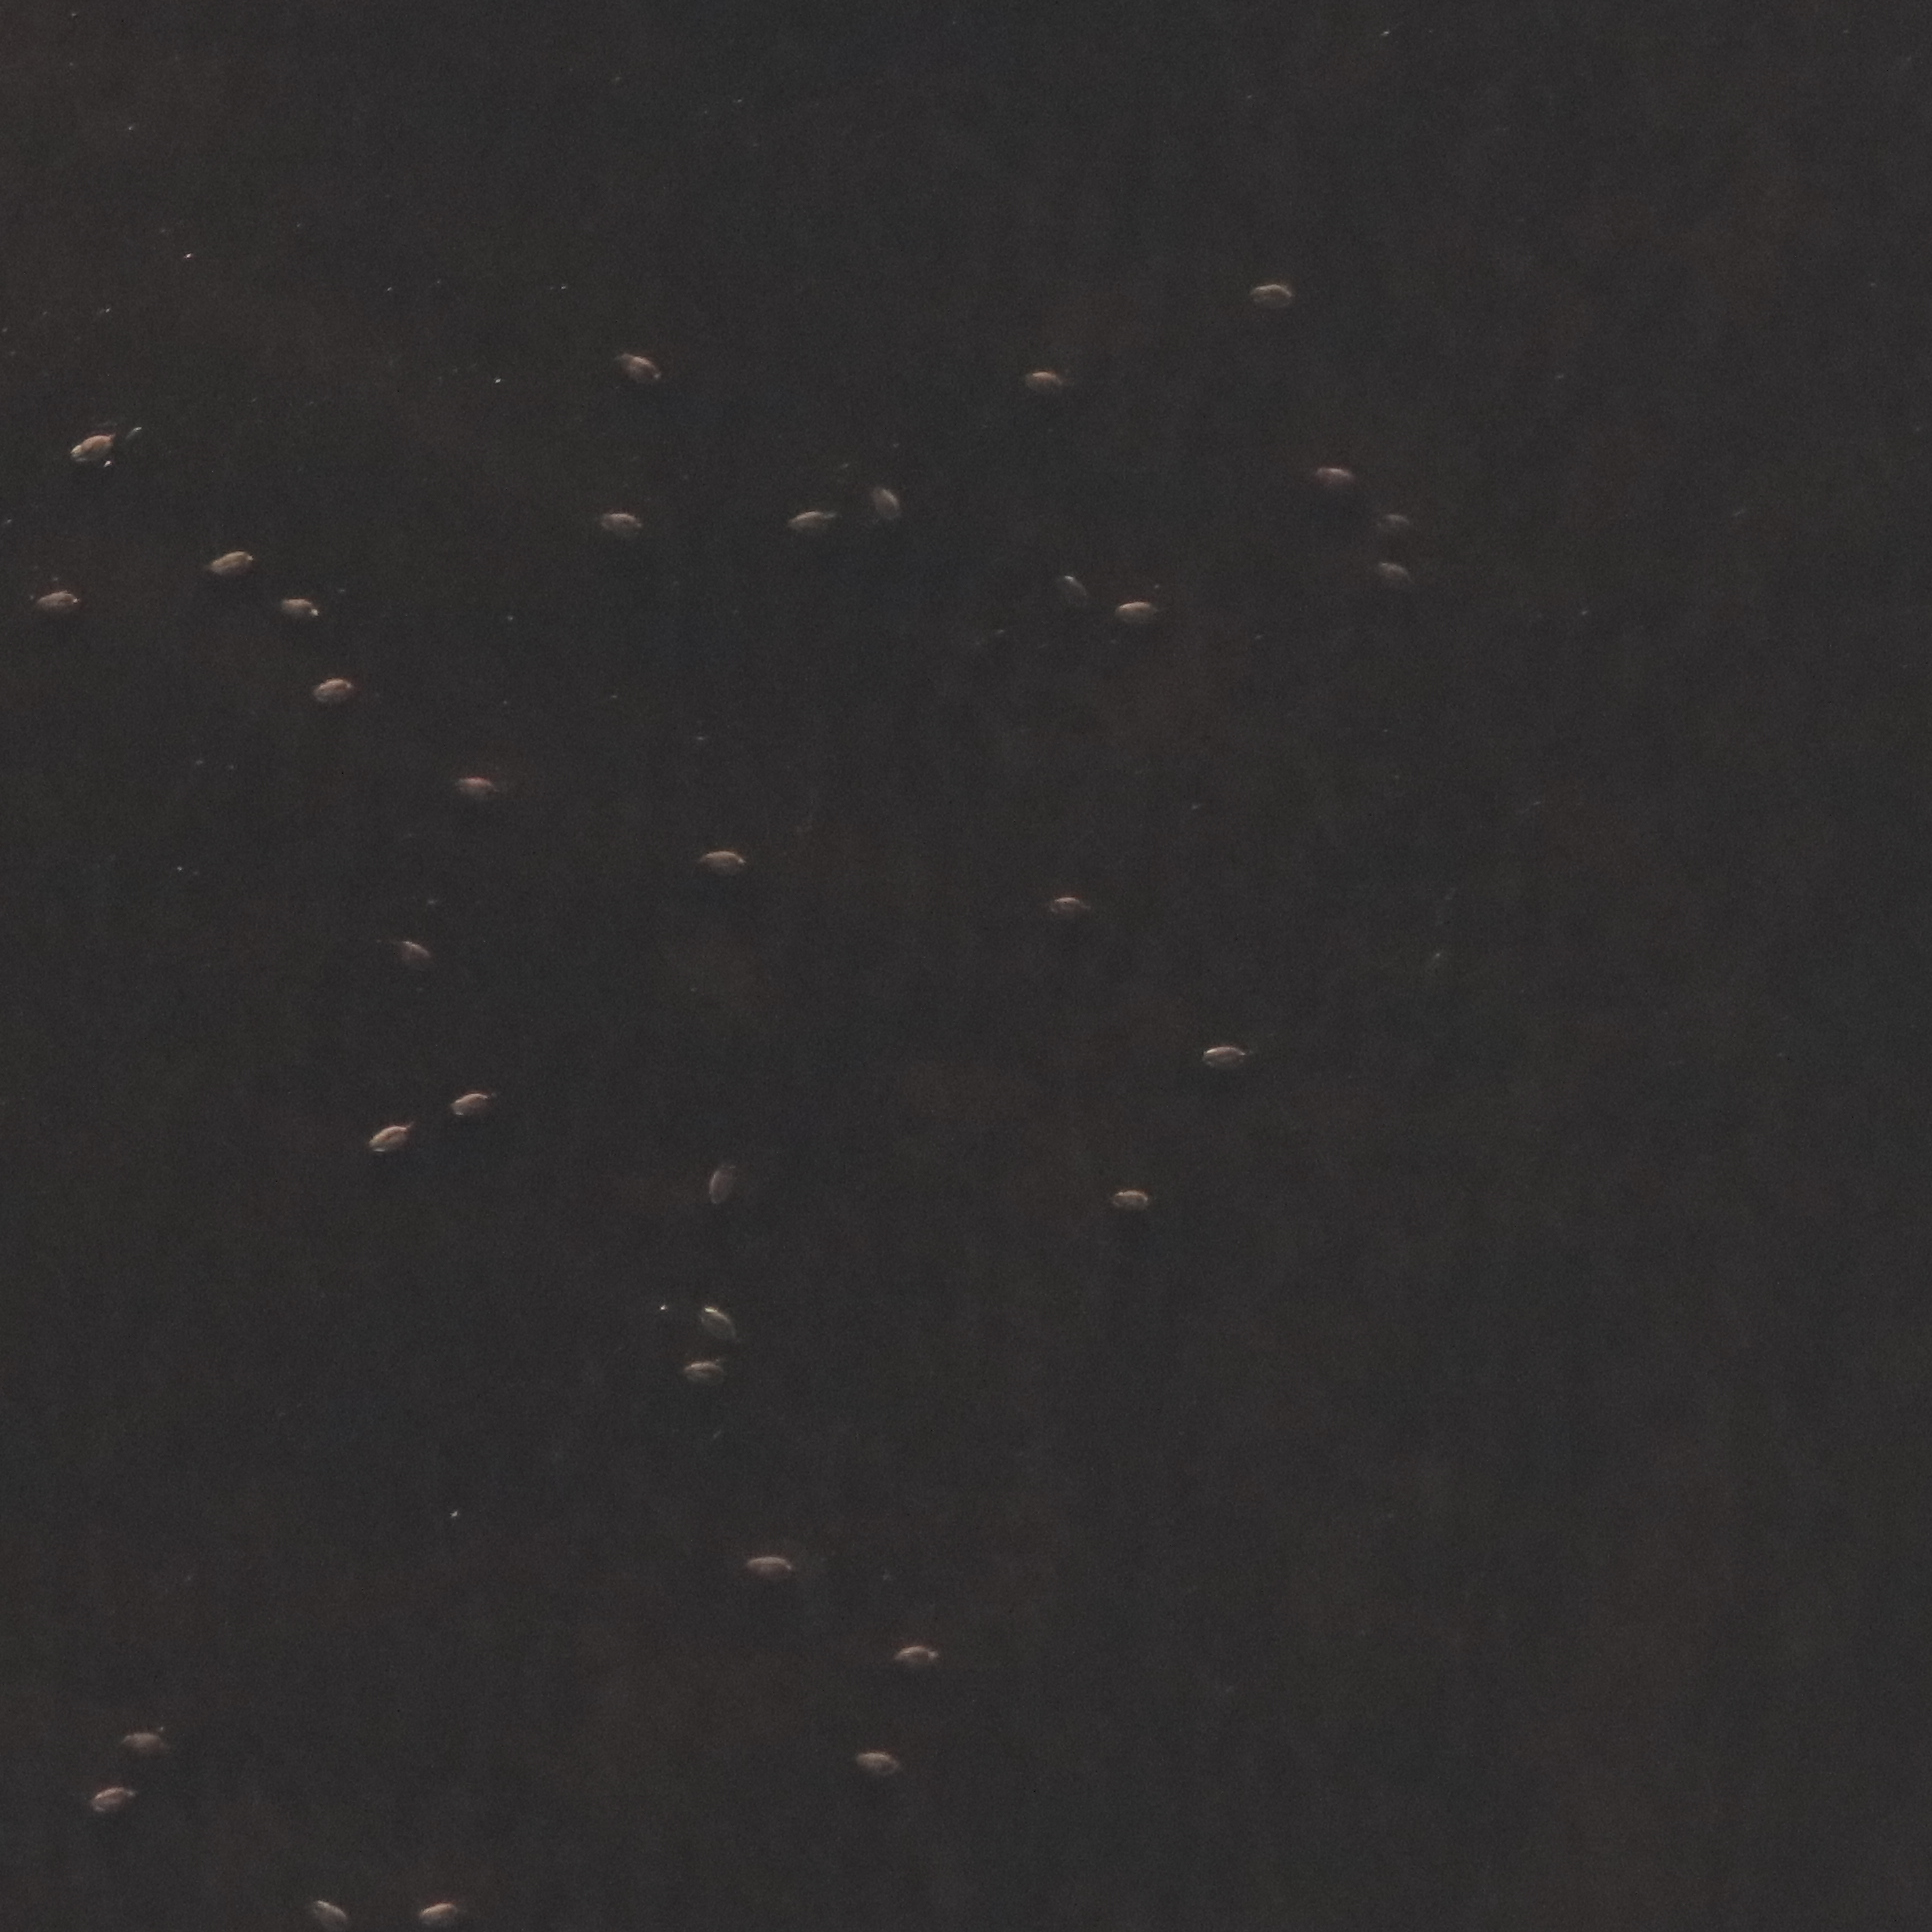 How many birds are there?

34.